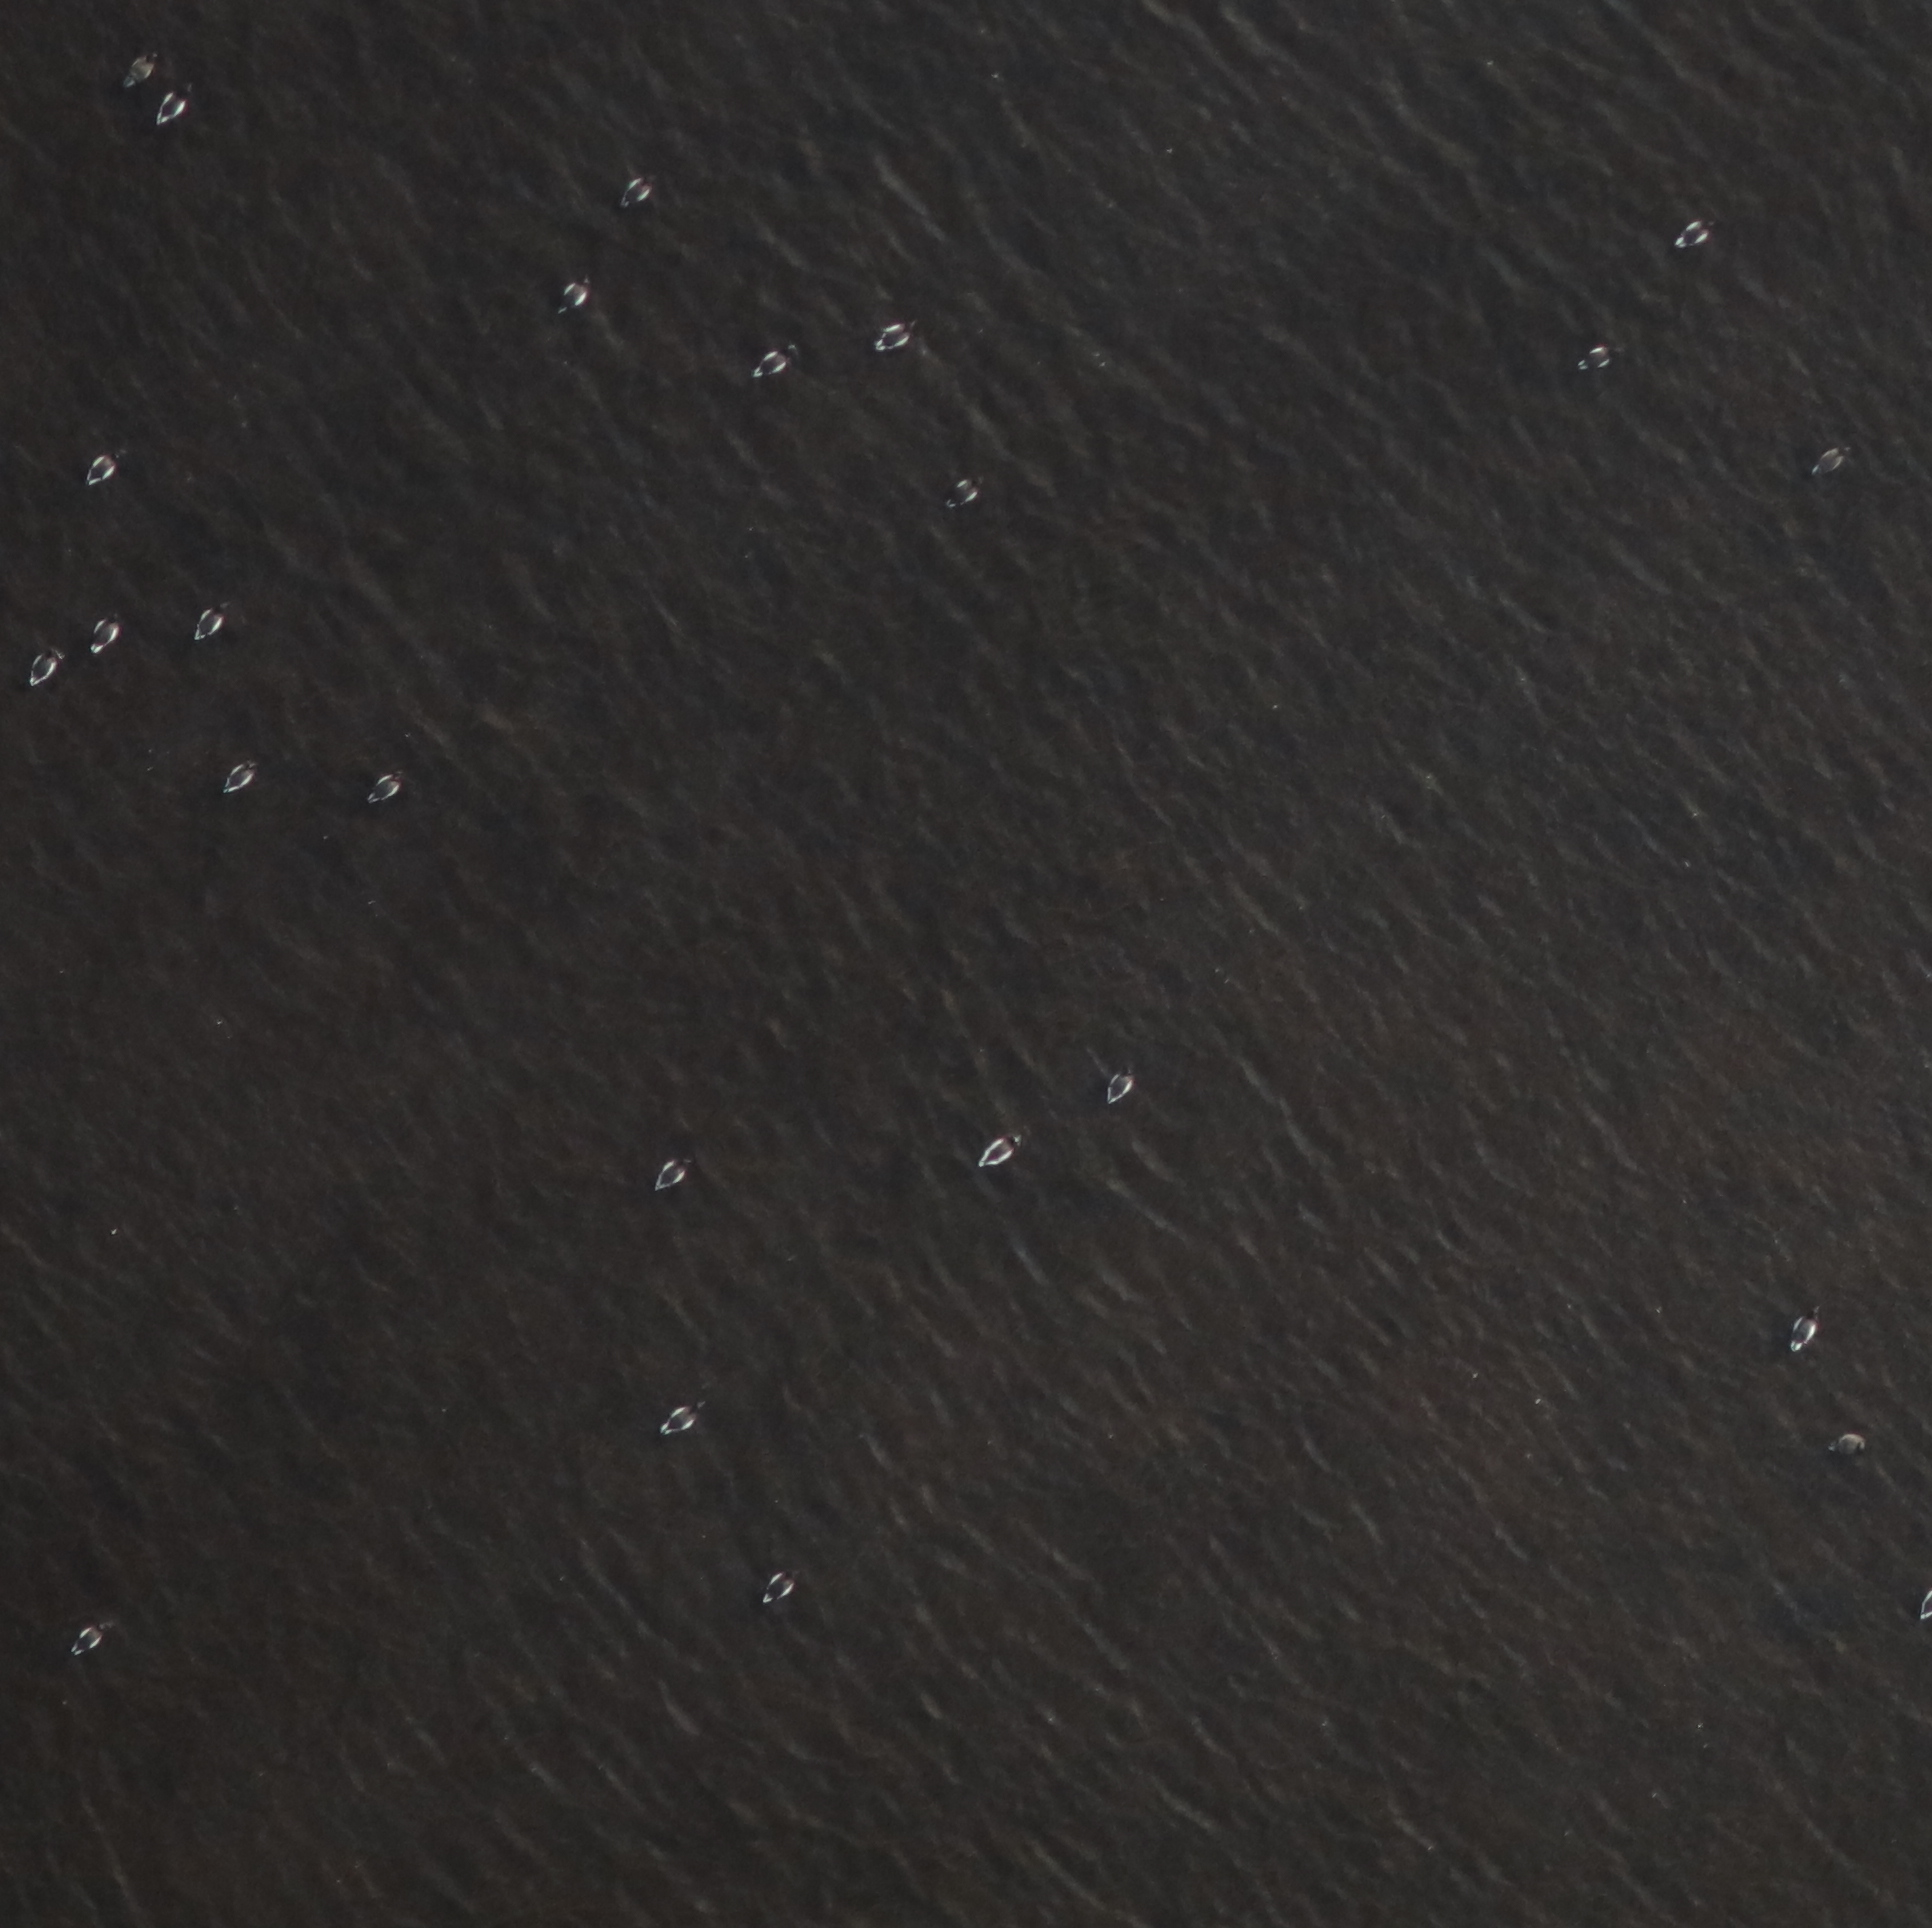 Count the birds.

24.